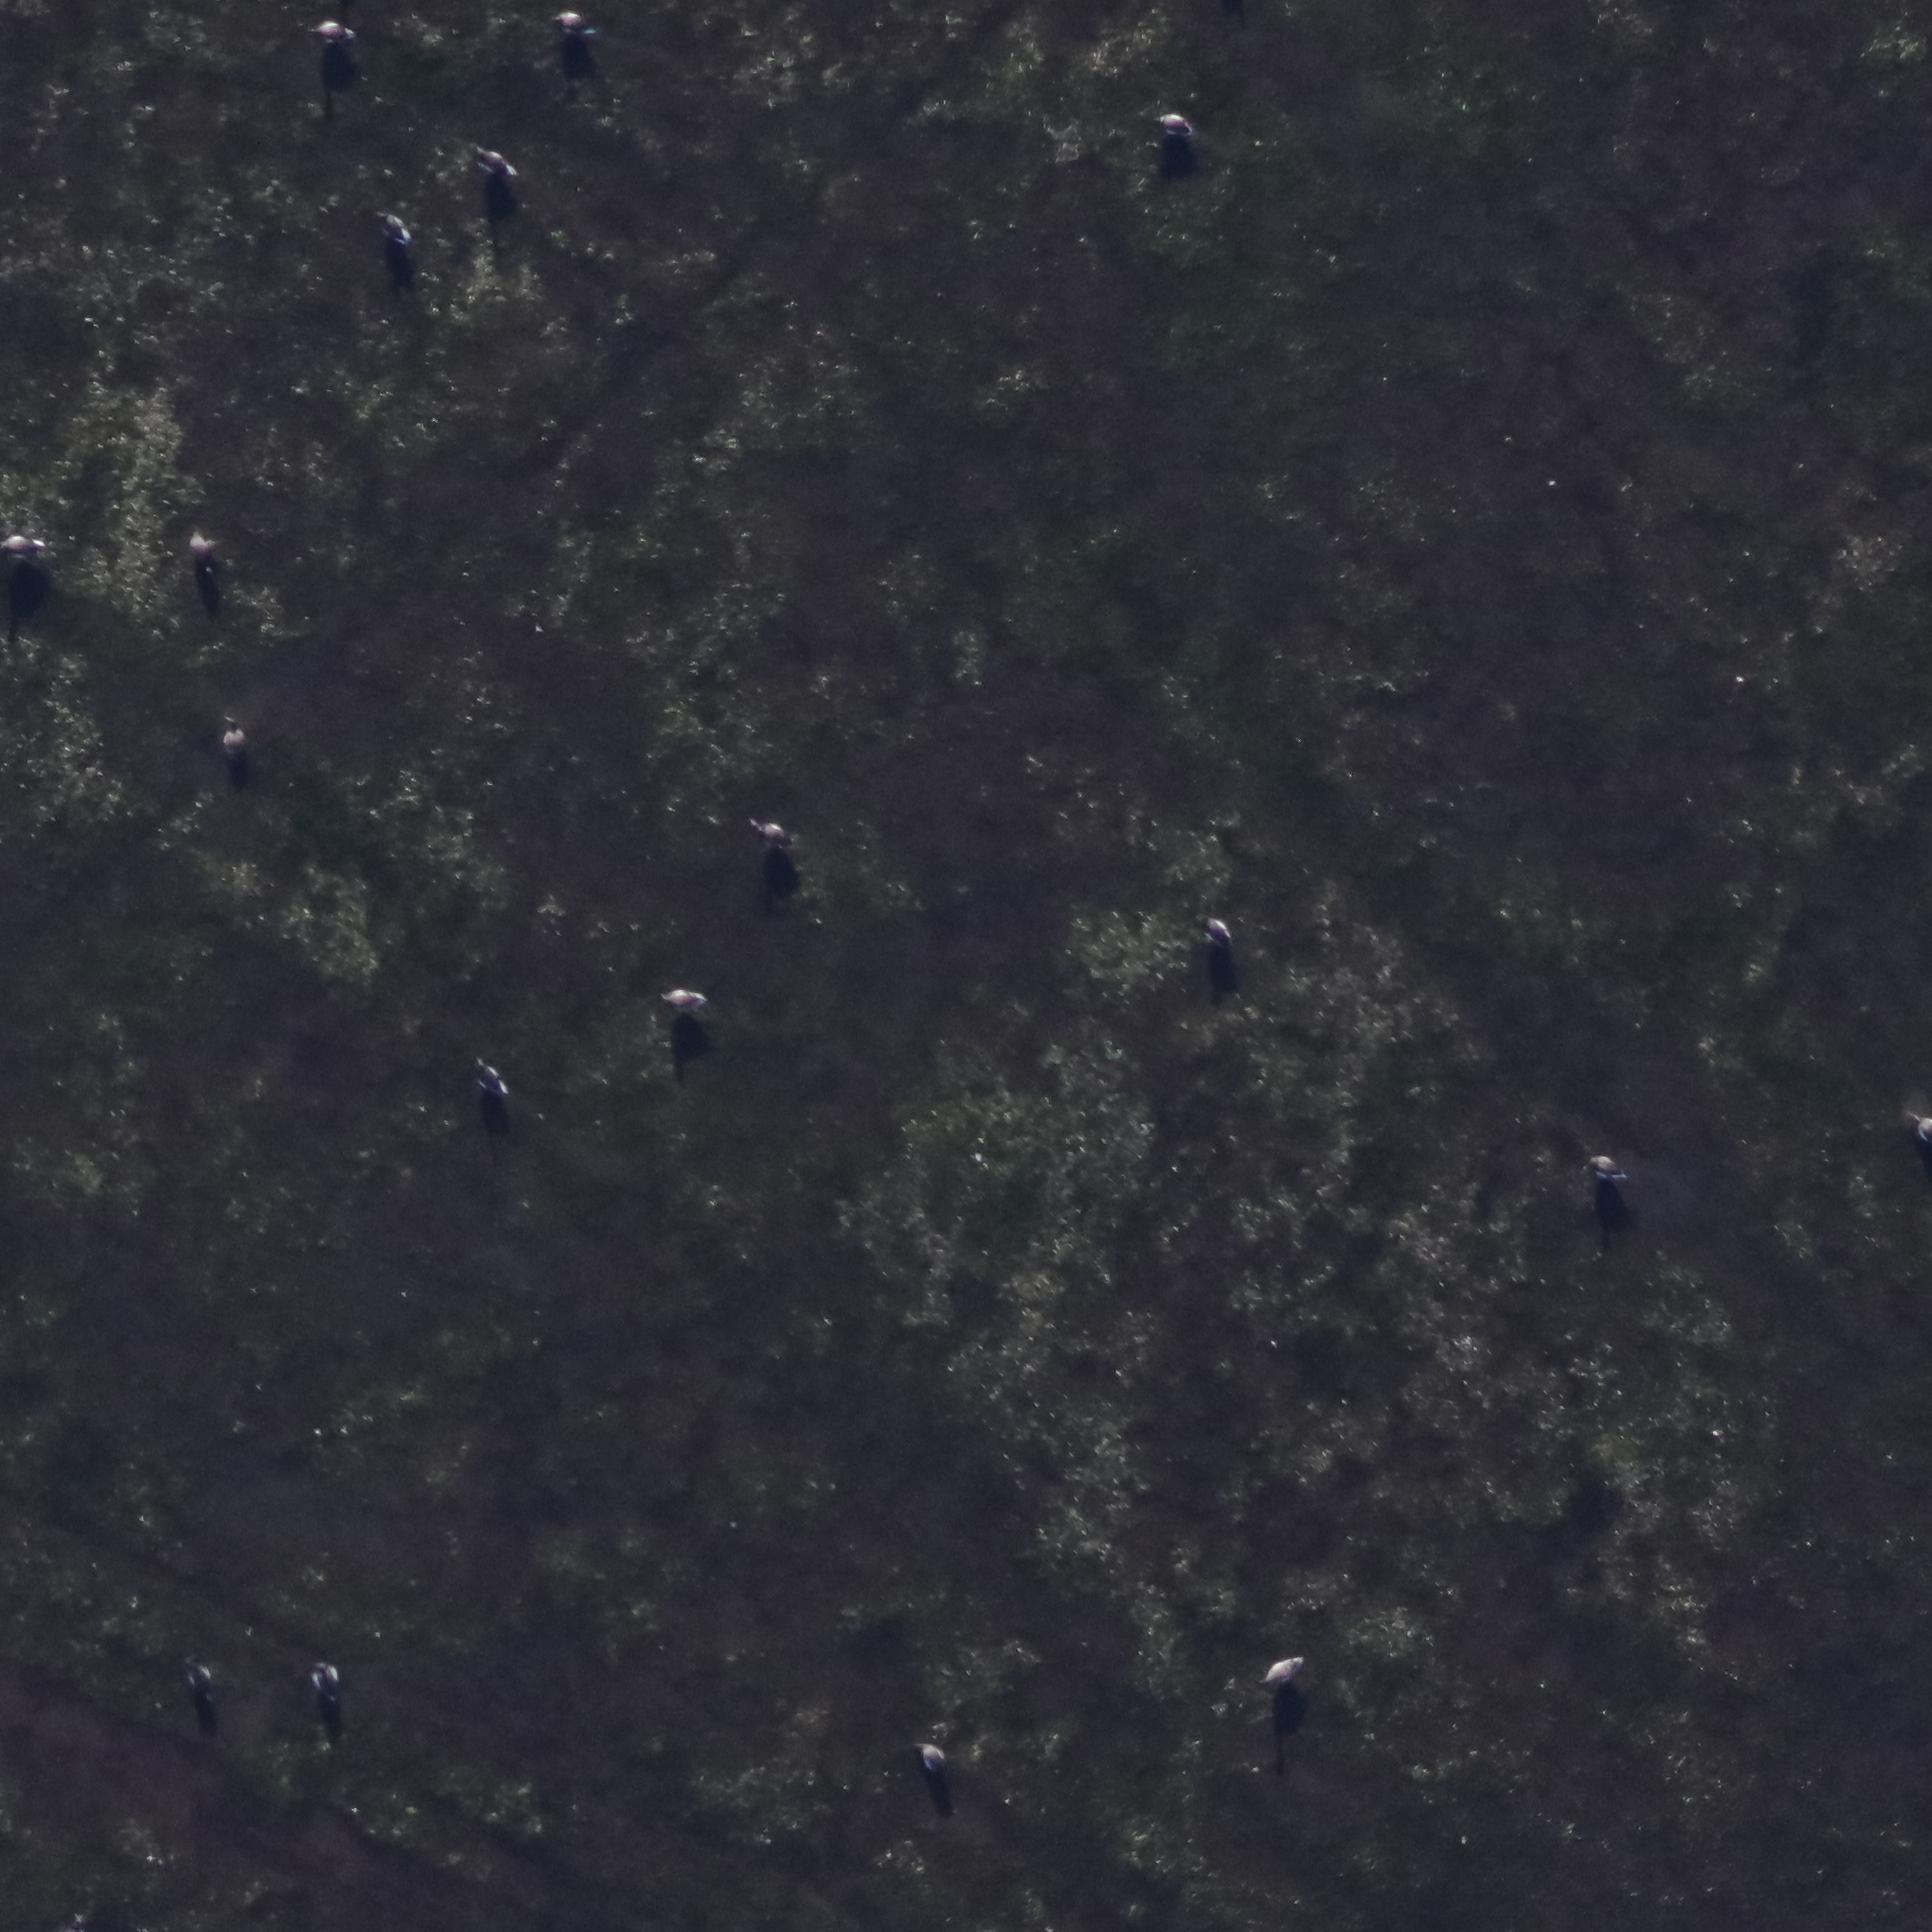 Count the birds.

18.